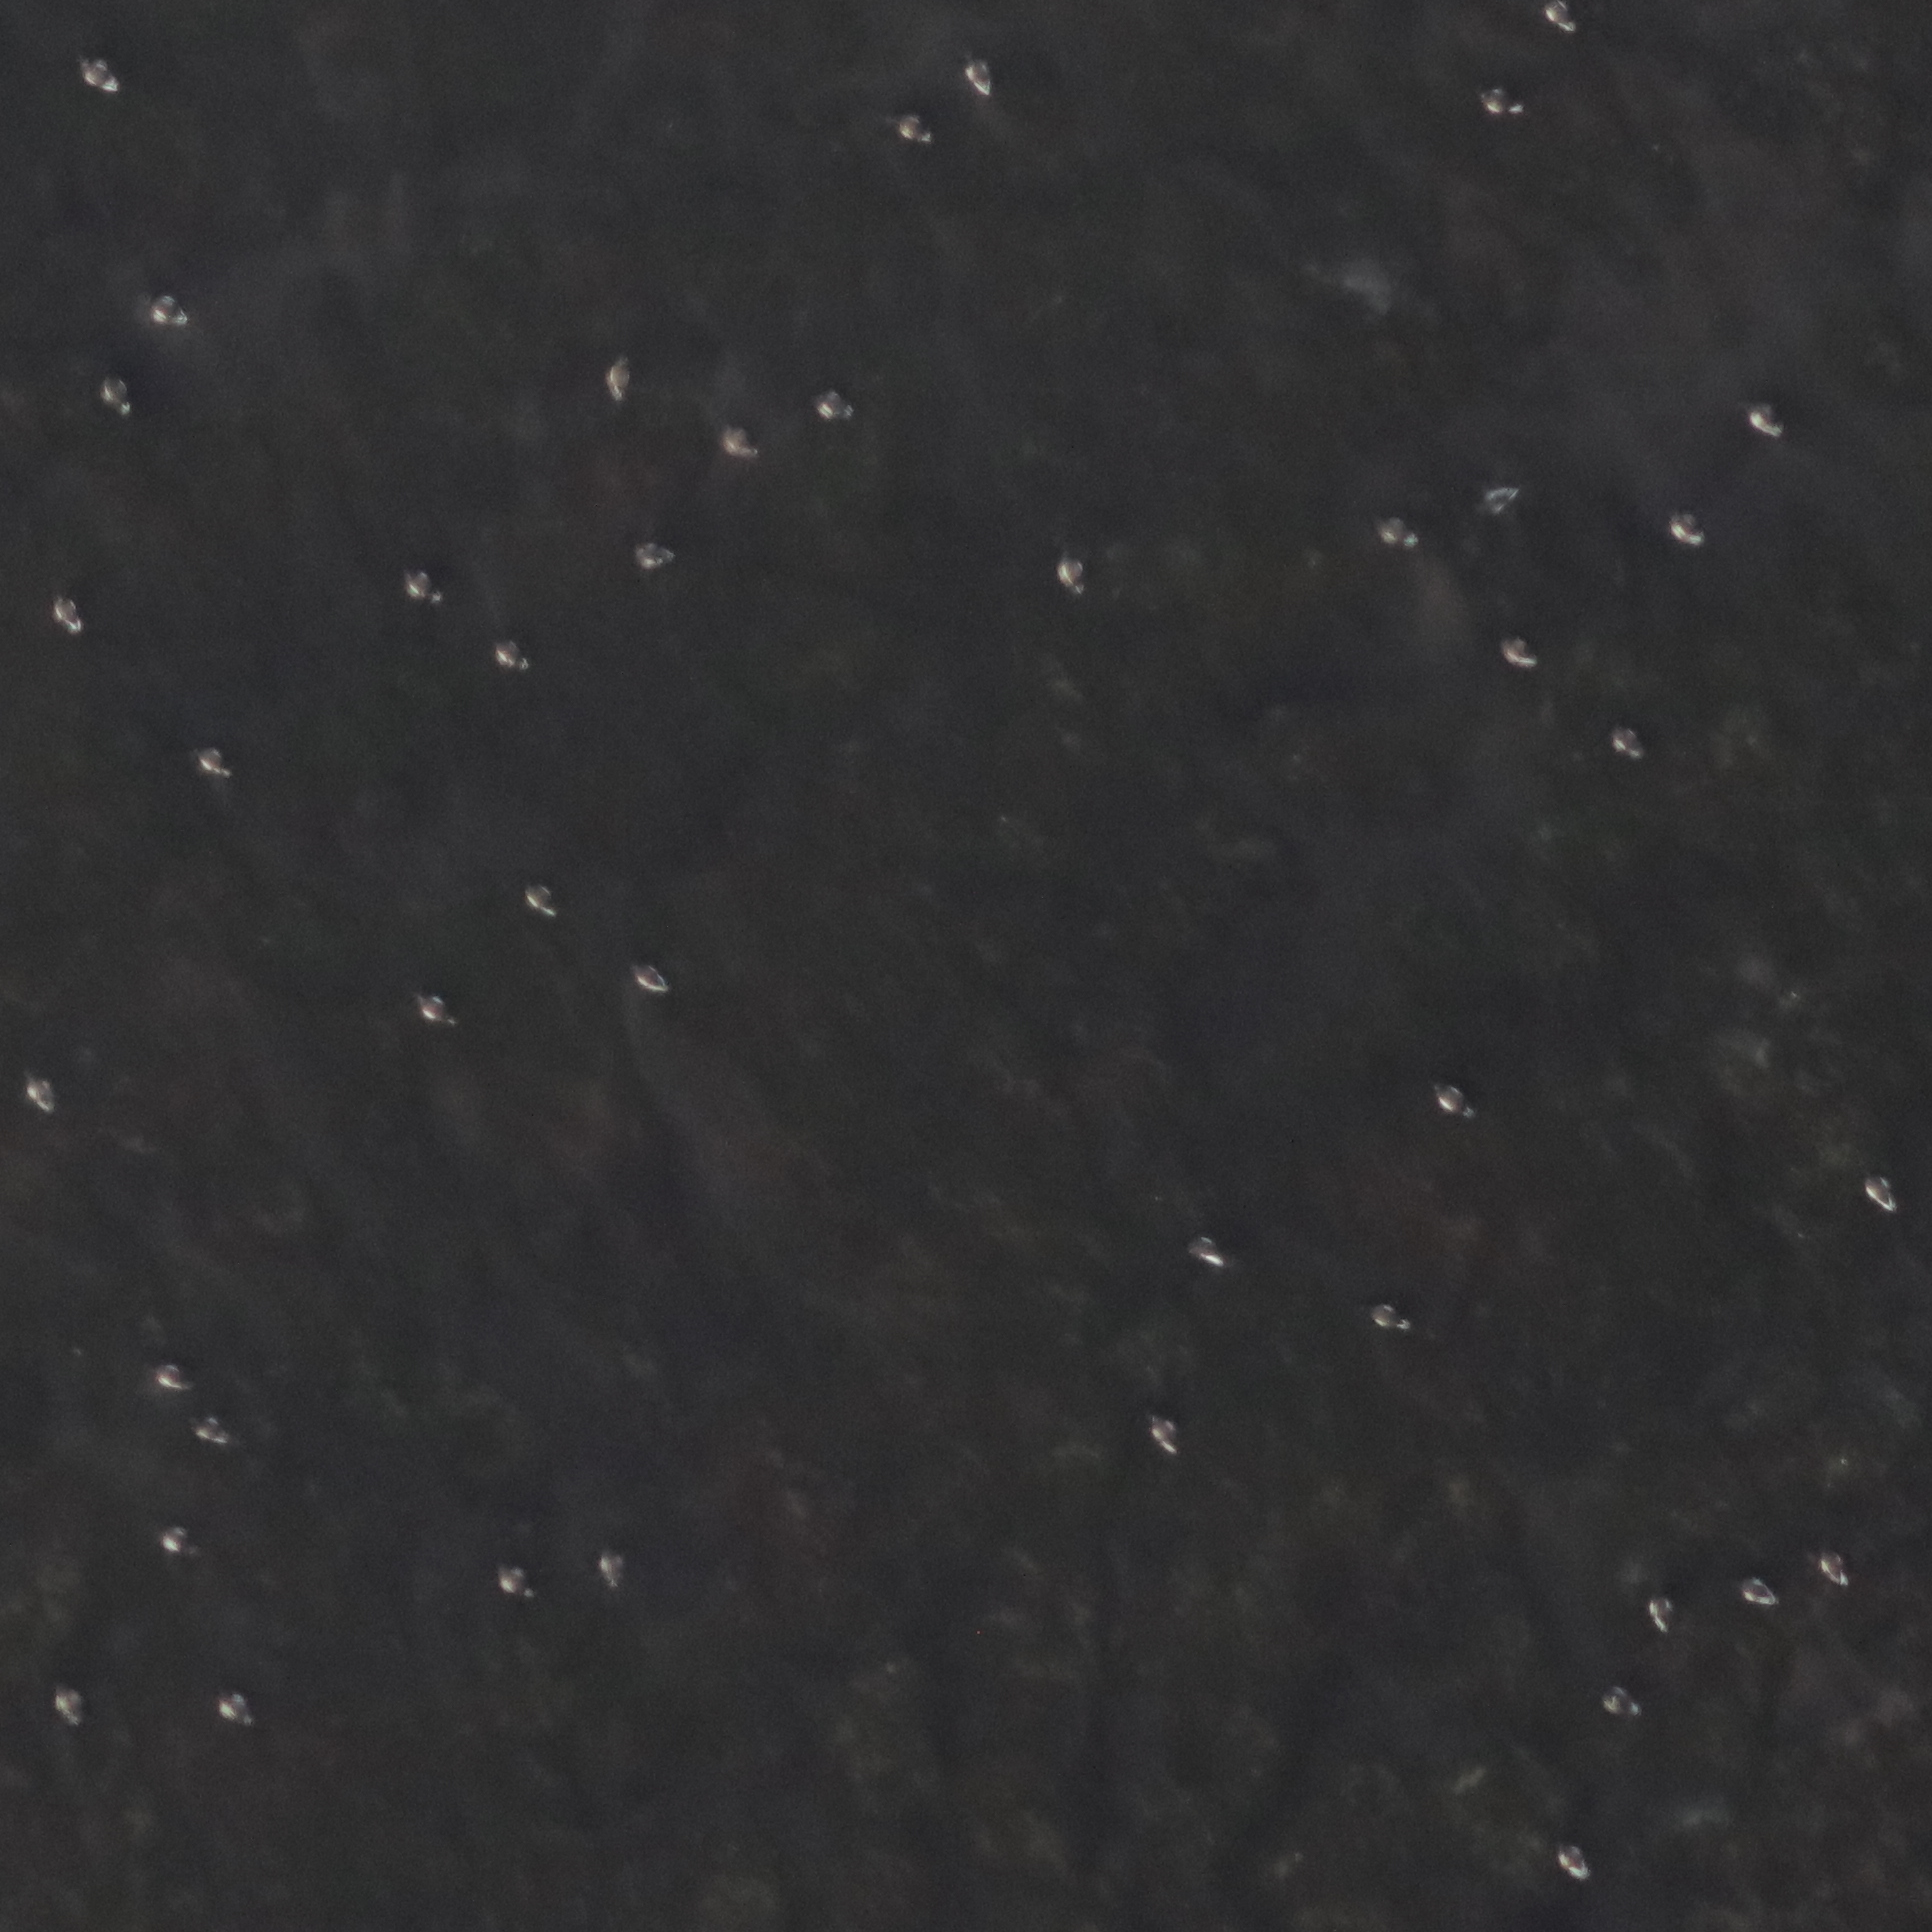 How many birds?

42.